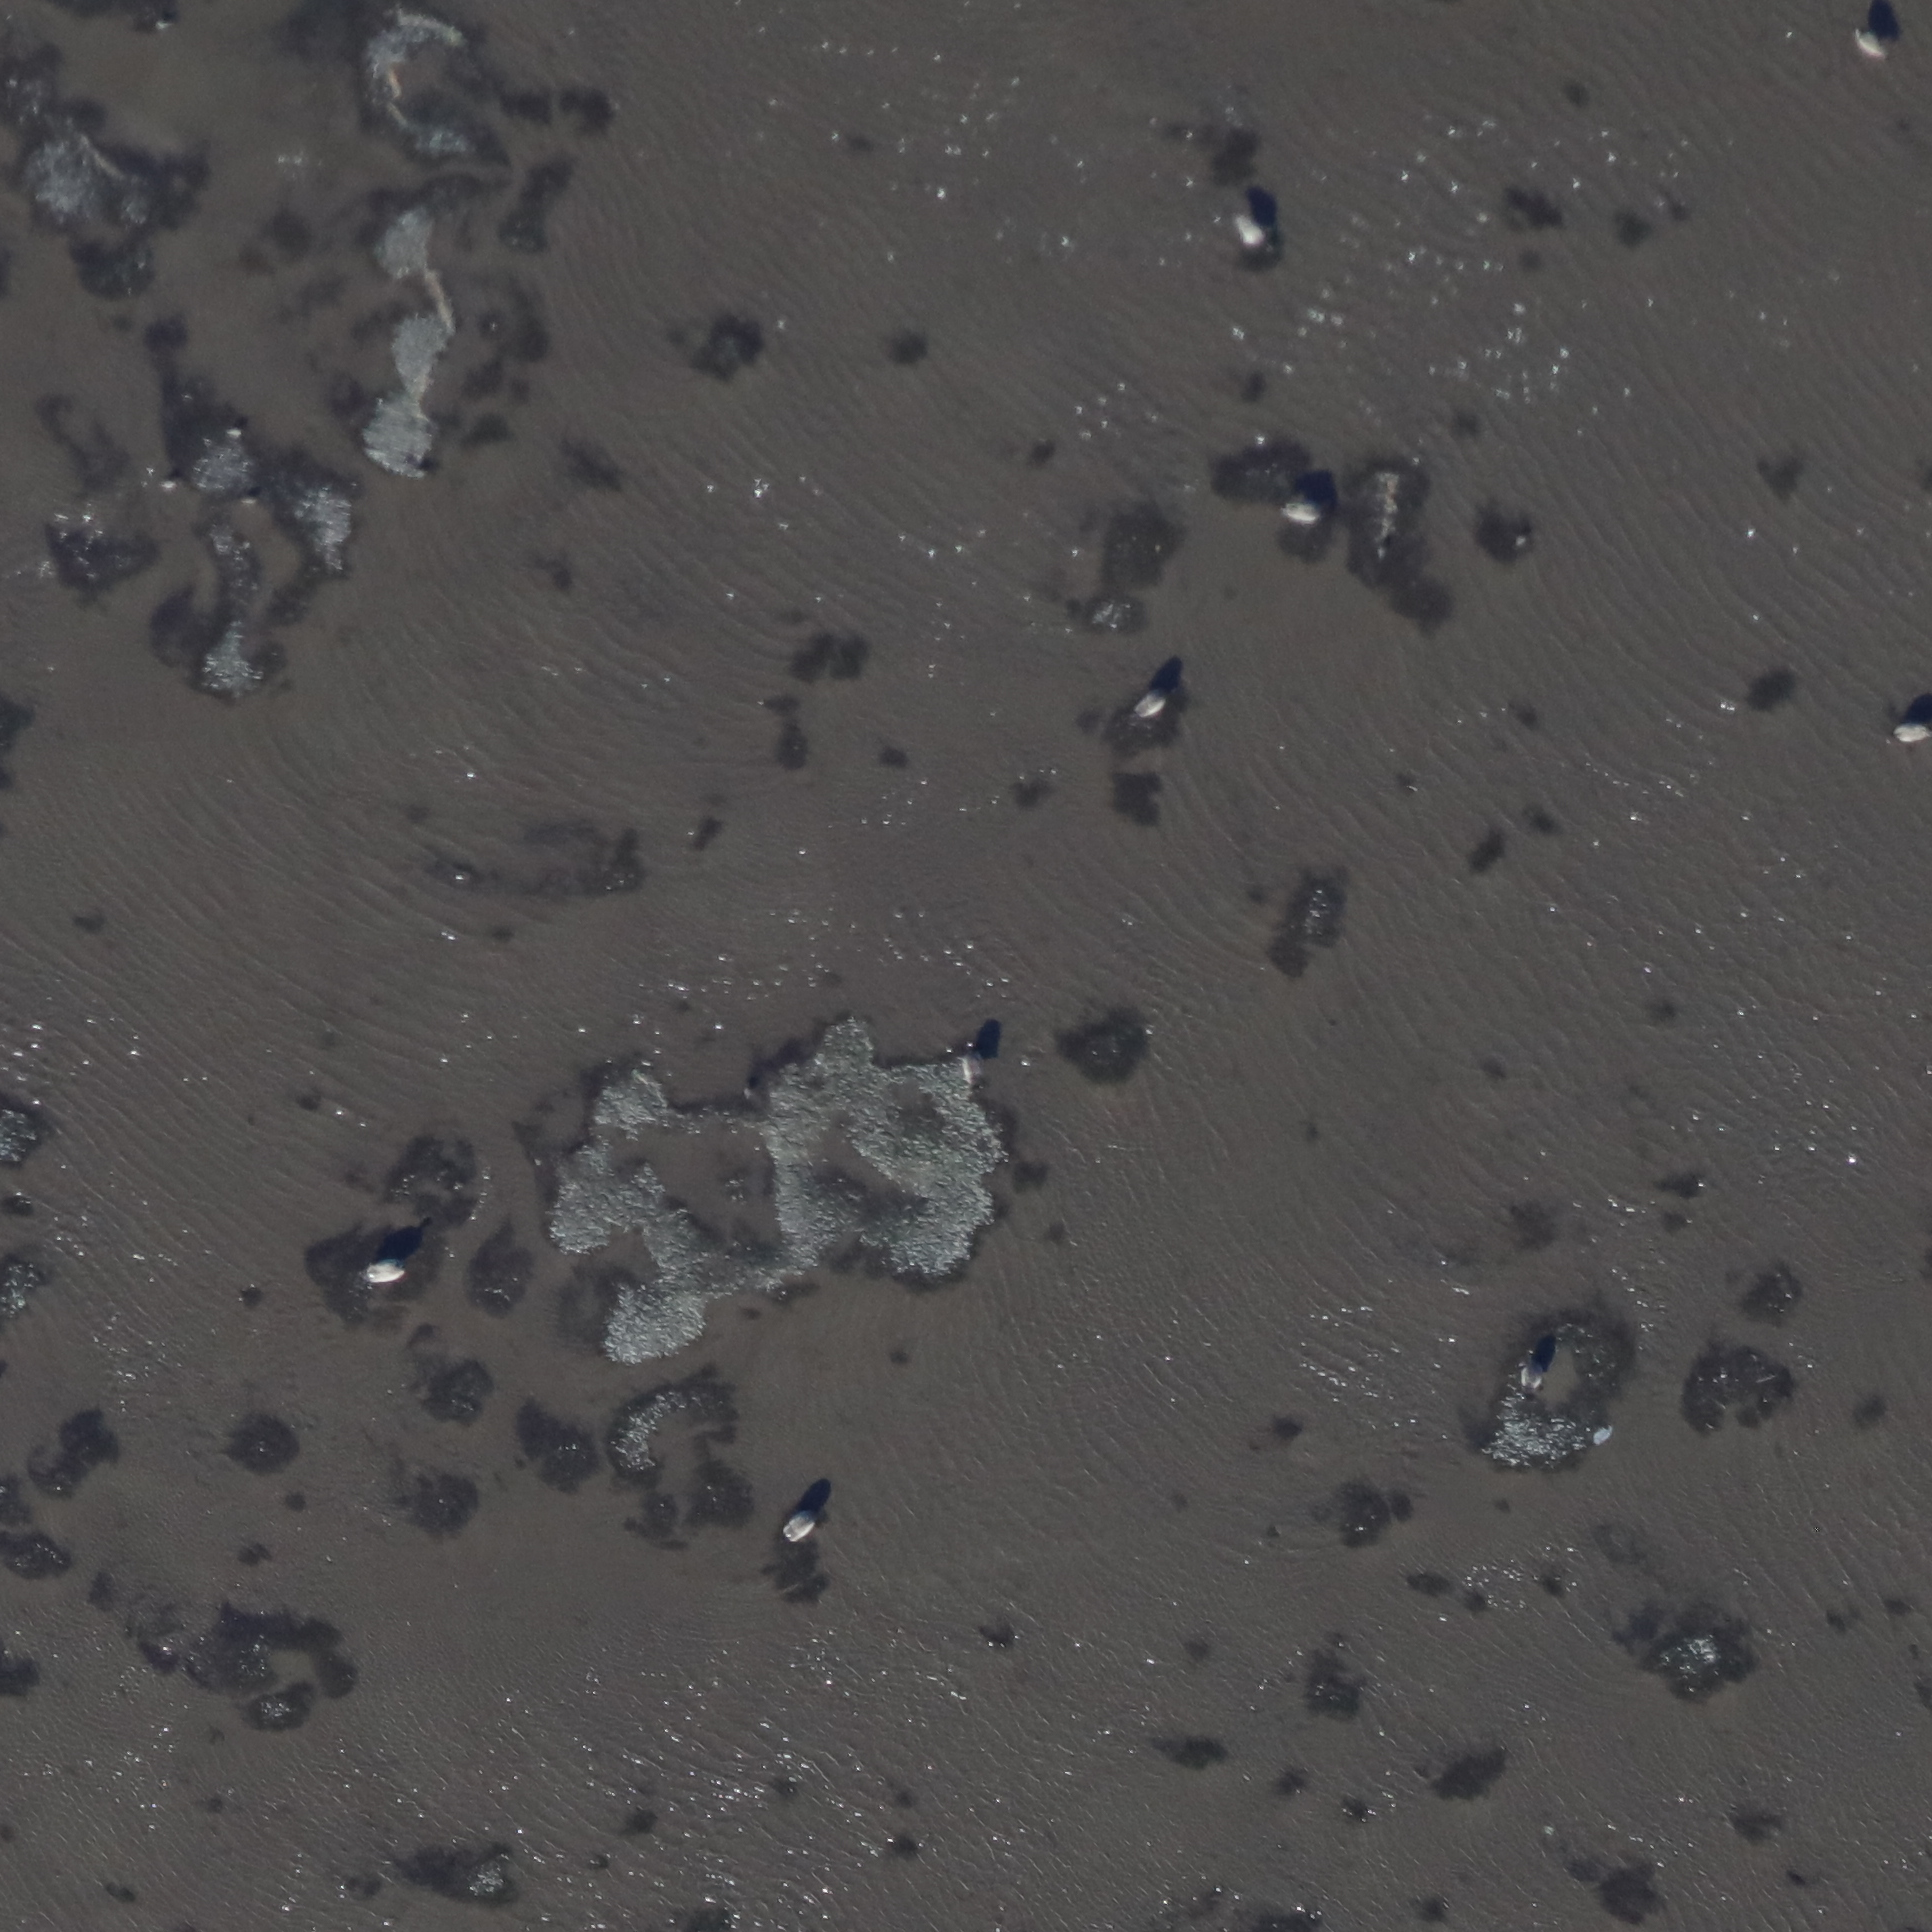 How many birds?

16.